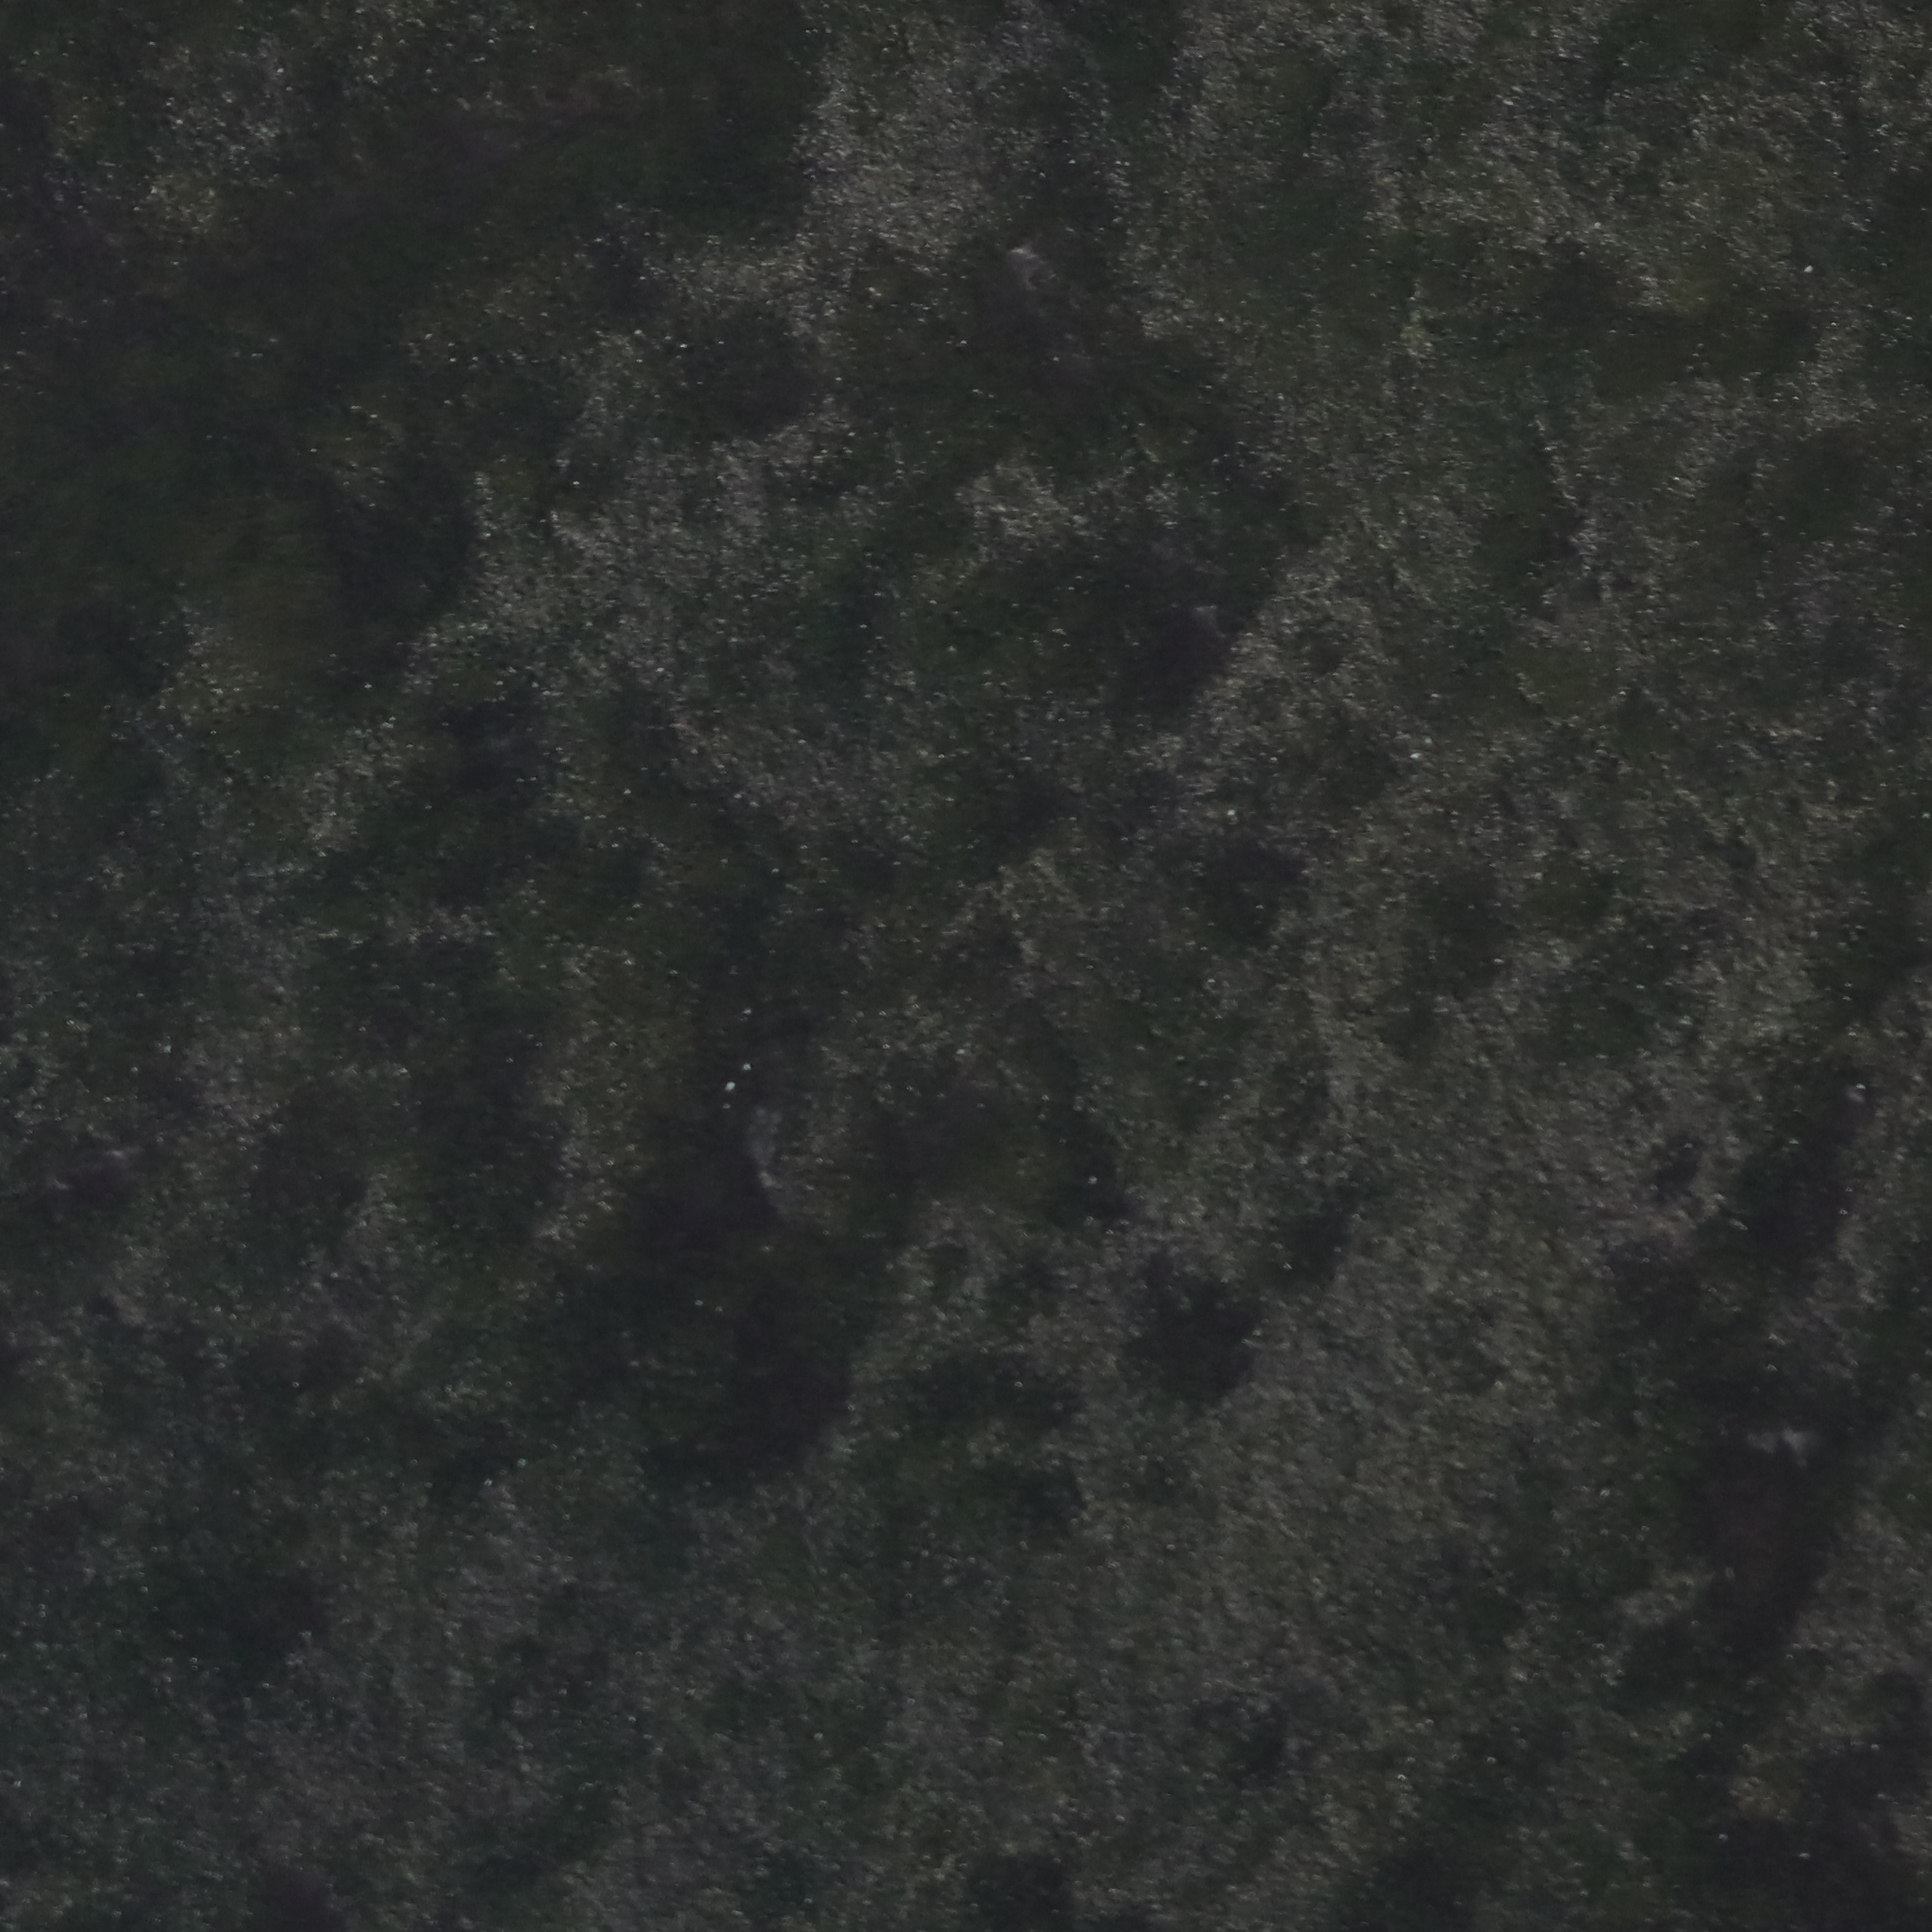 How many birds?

0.